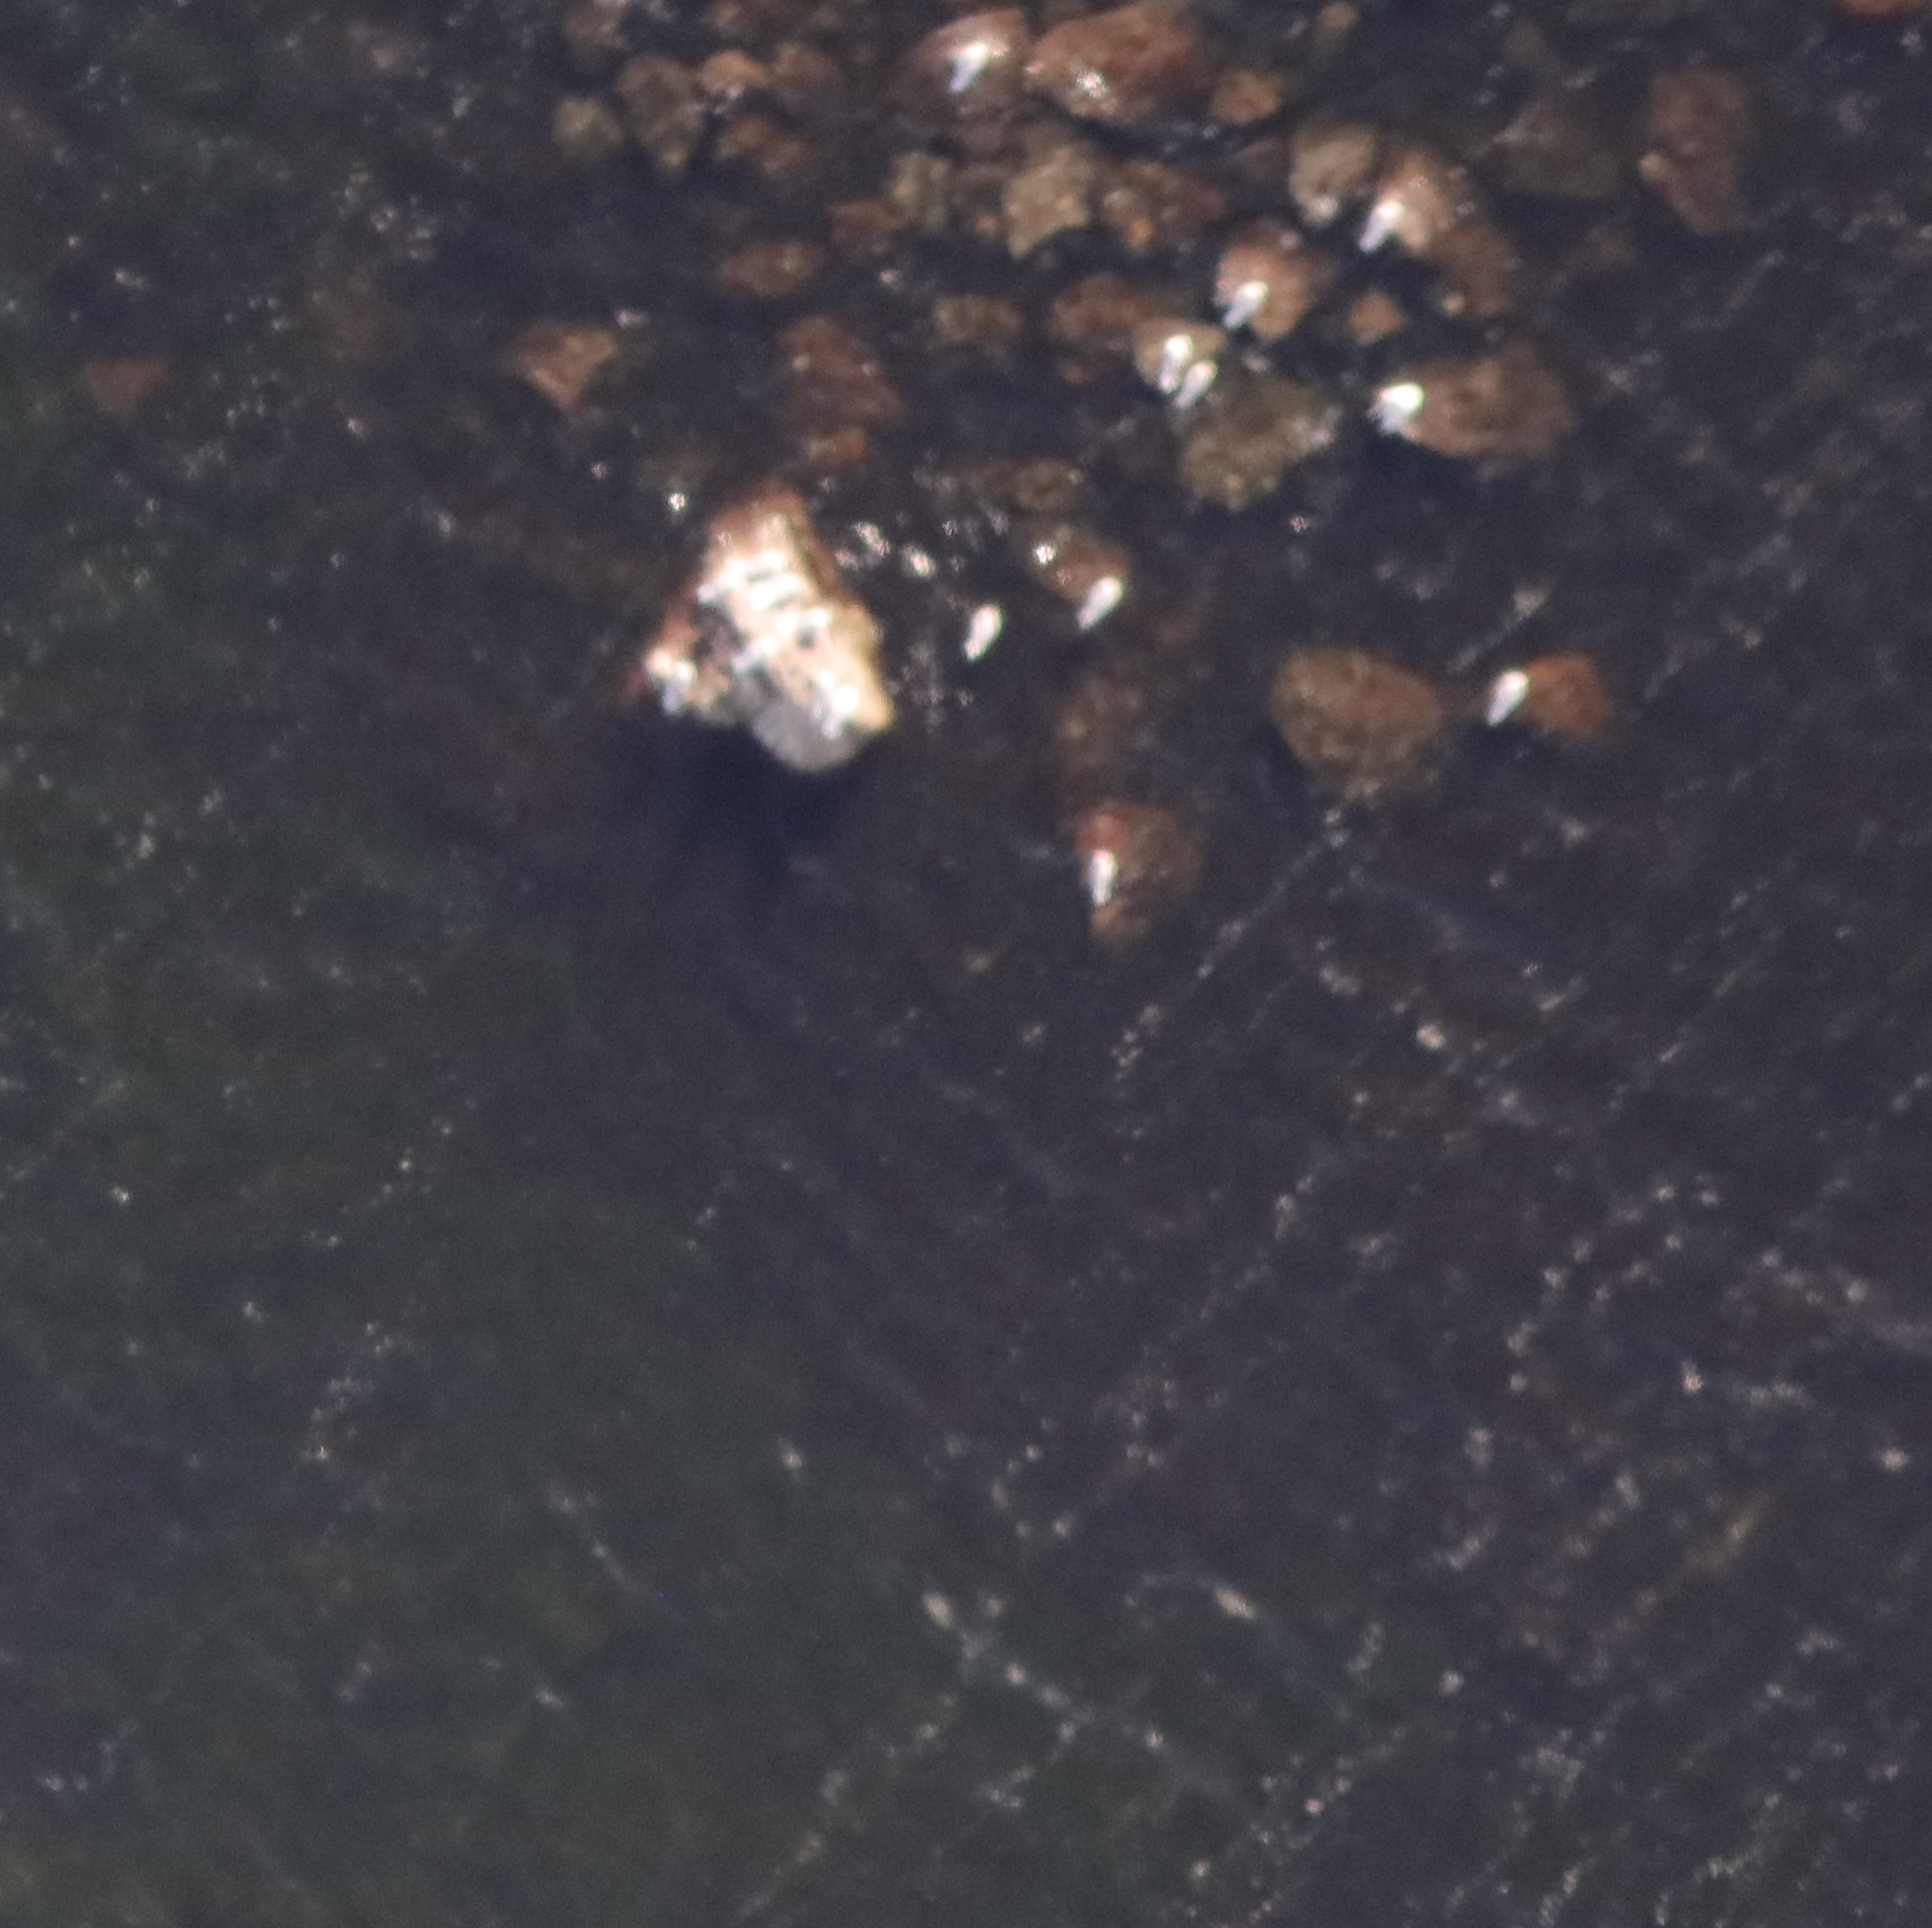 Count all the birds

10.